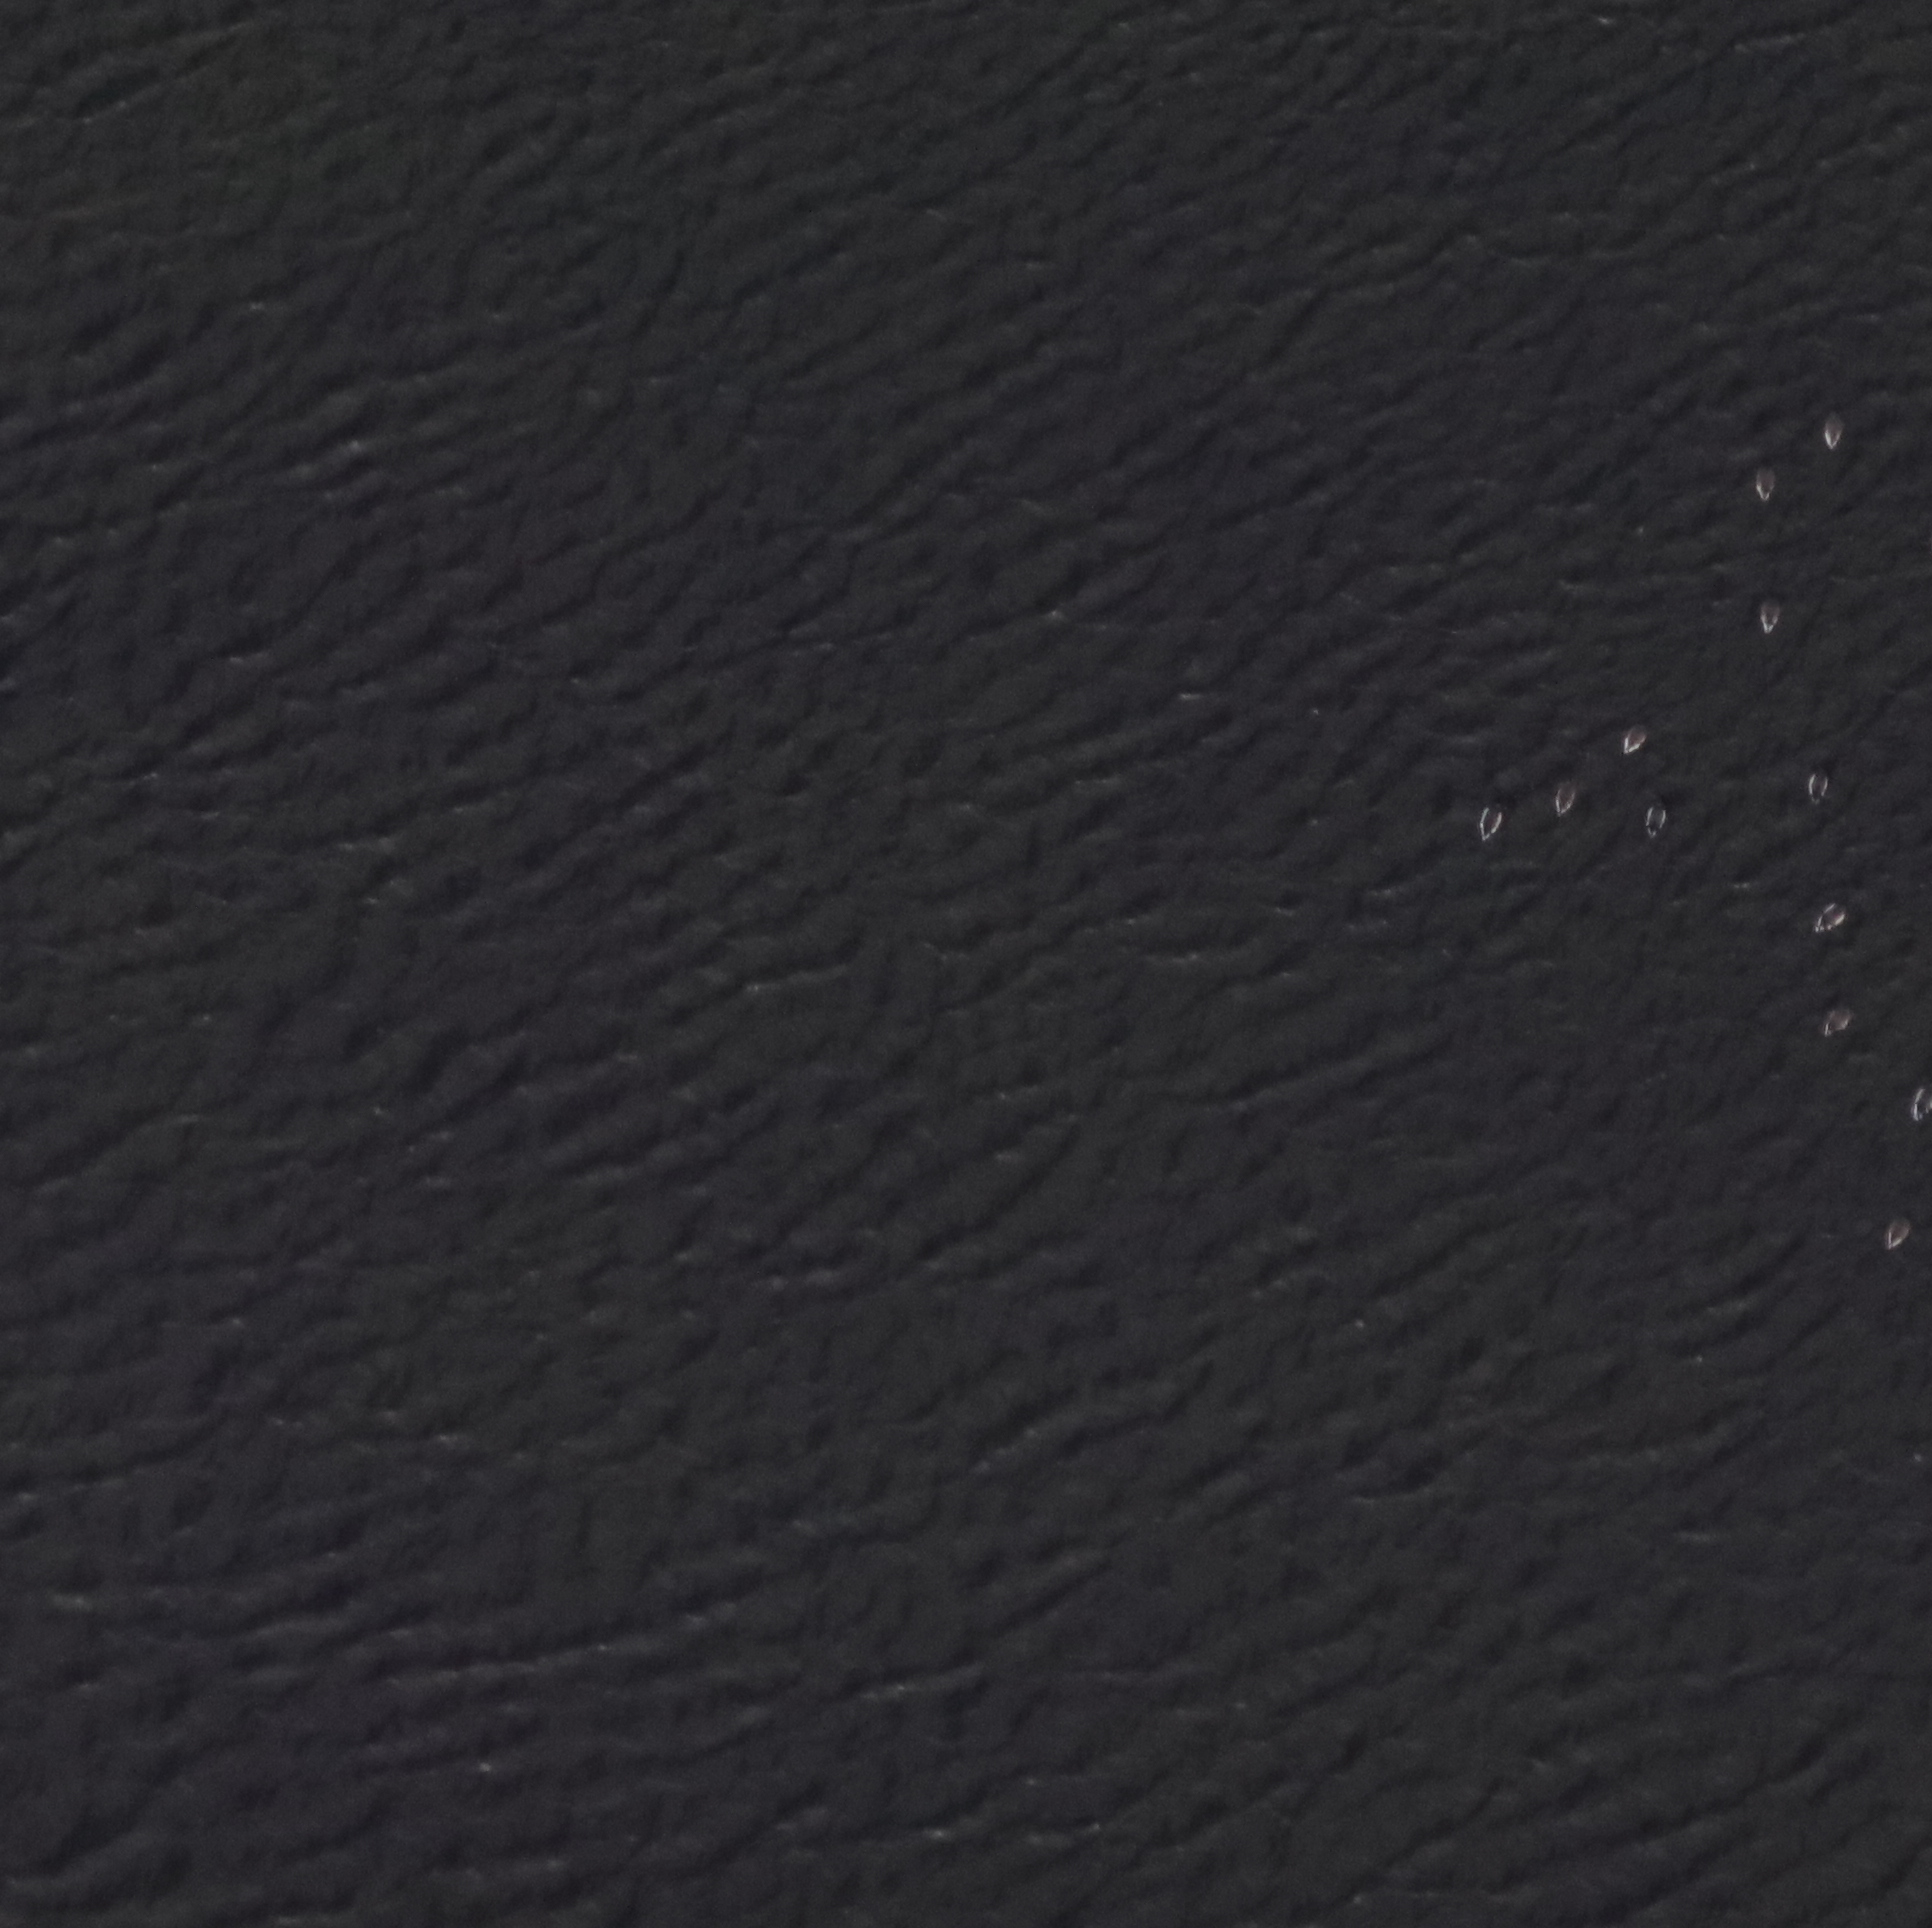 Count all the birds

12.